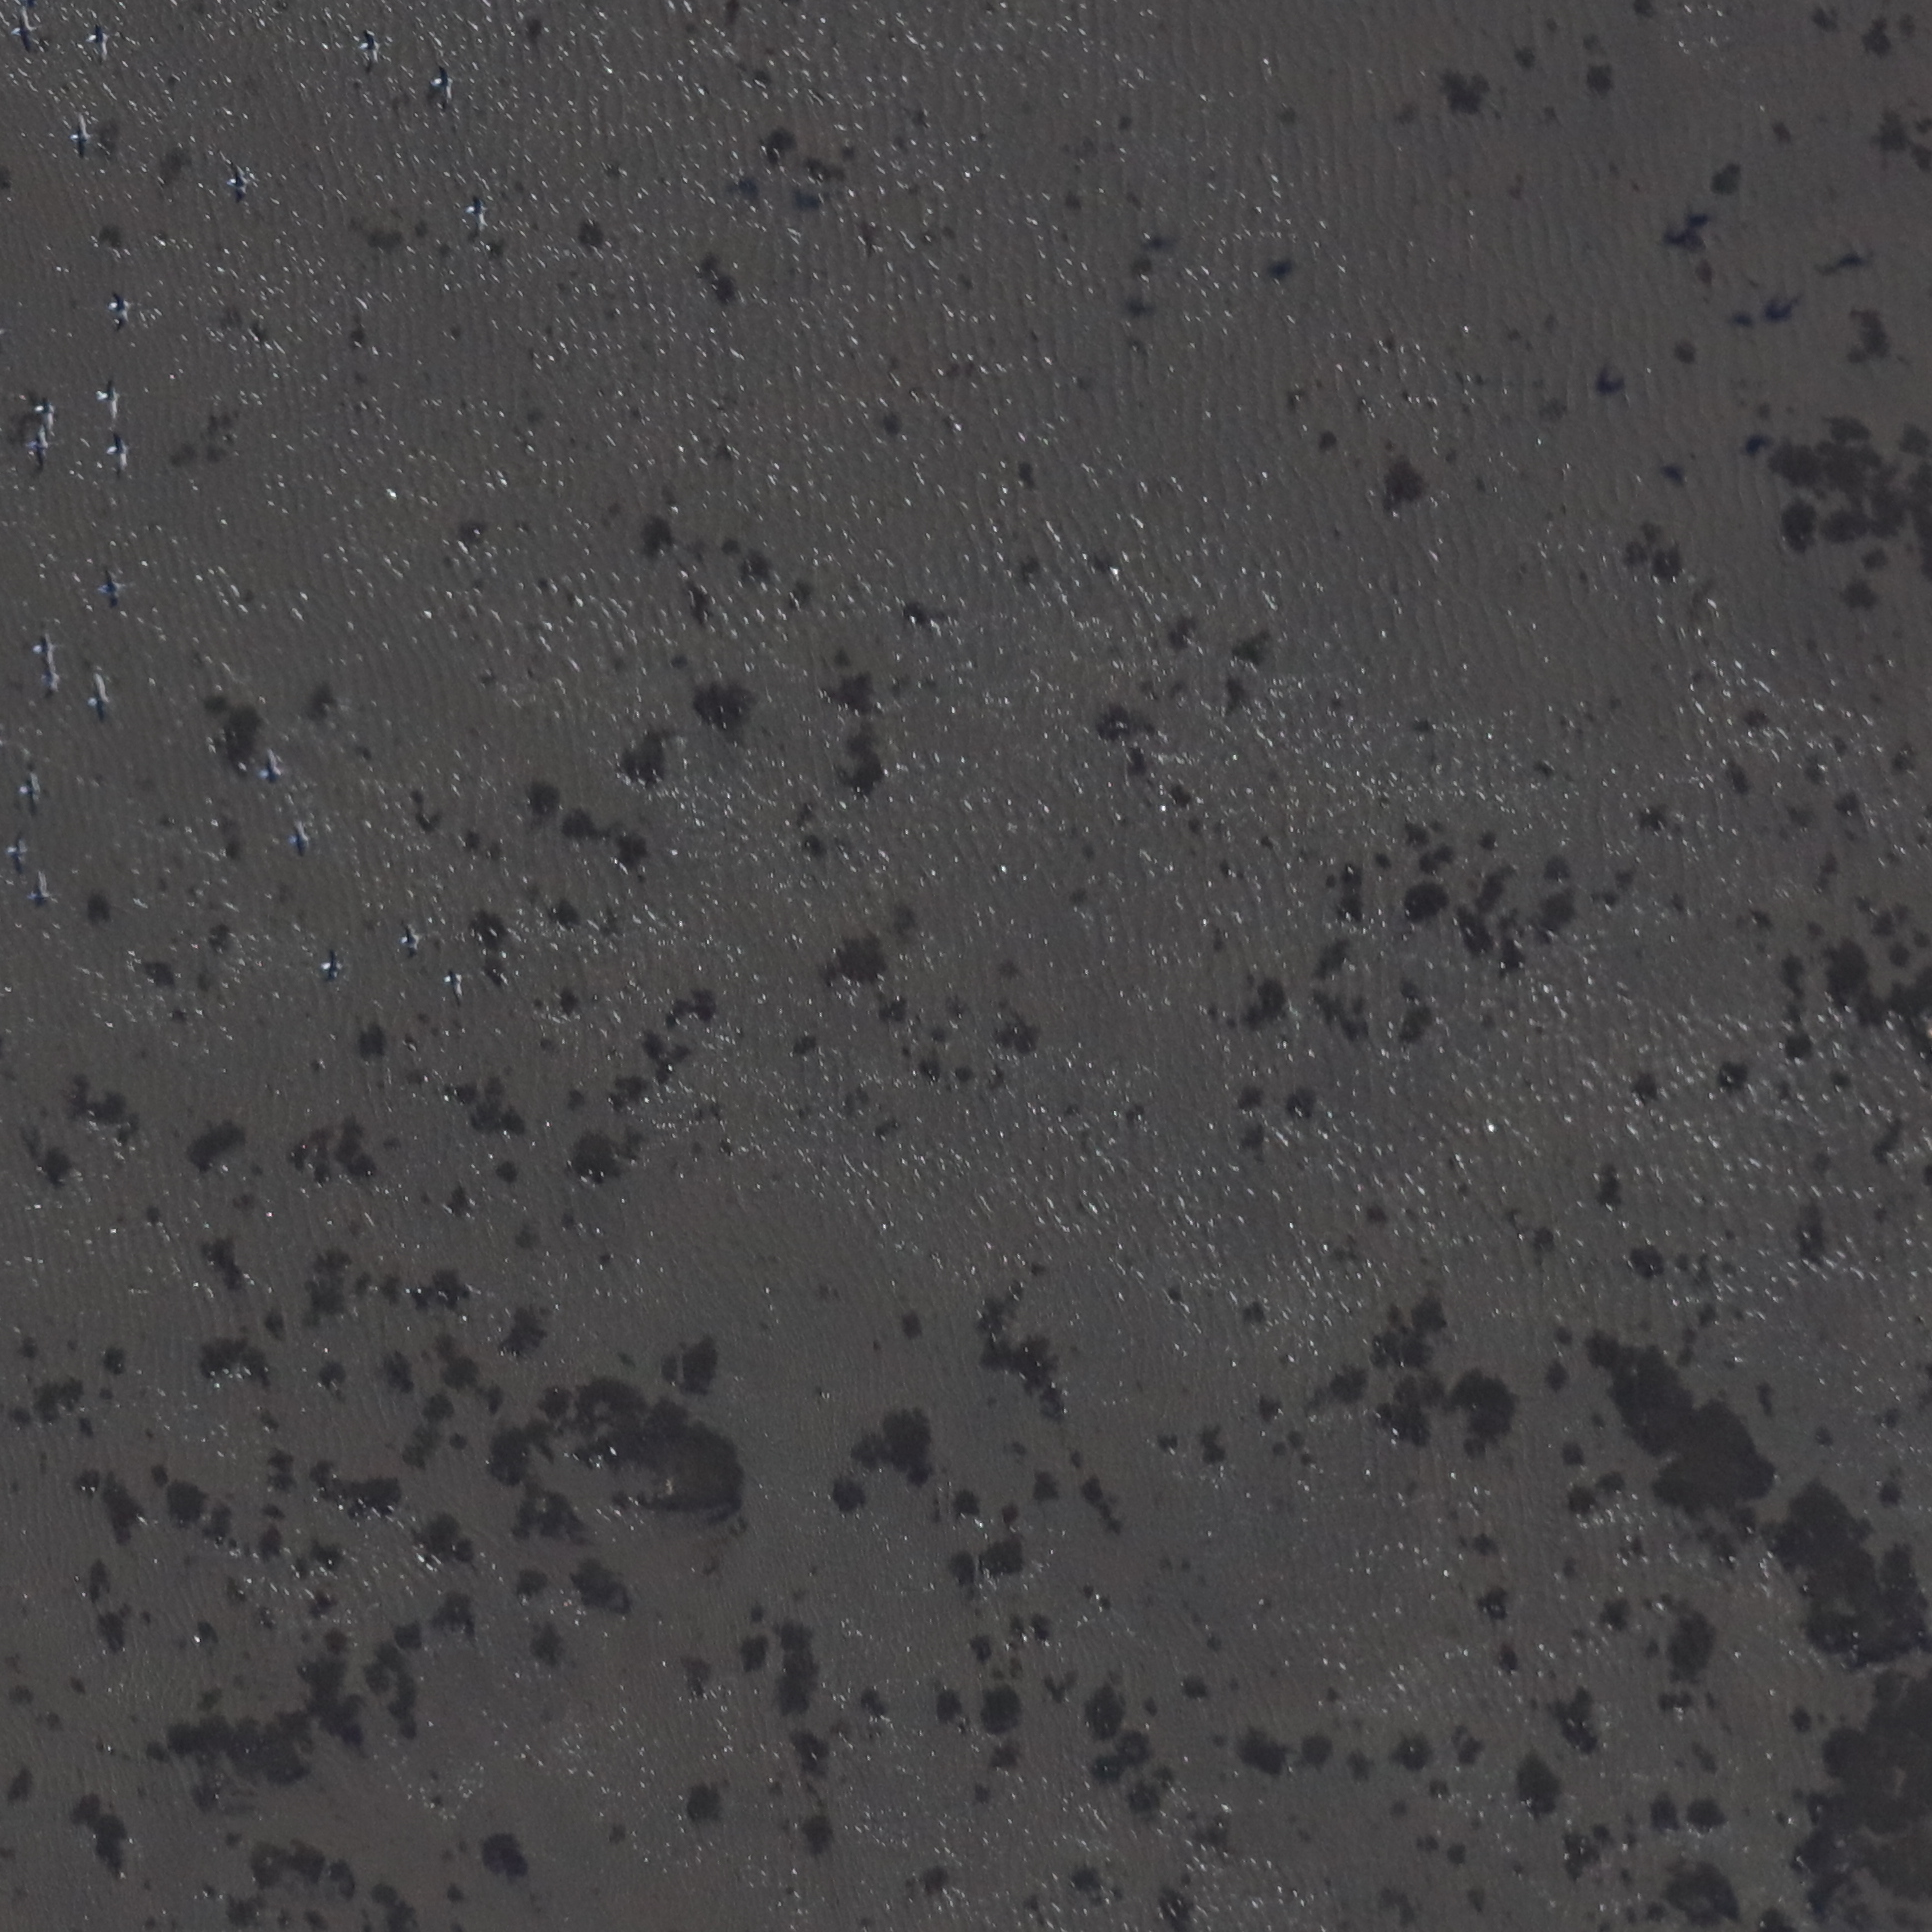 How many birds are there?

24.